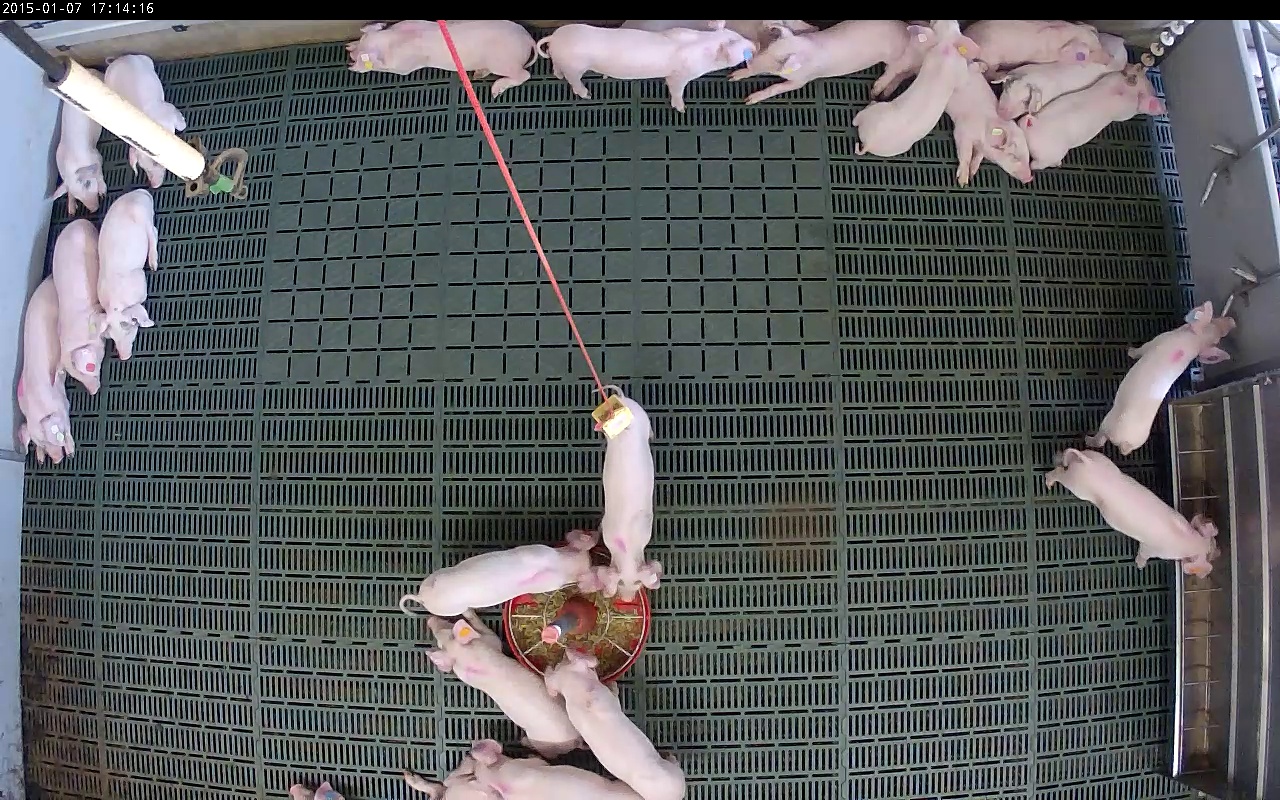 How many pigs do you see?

23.